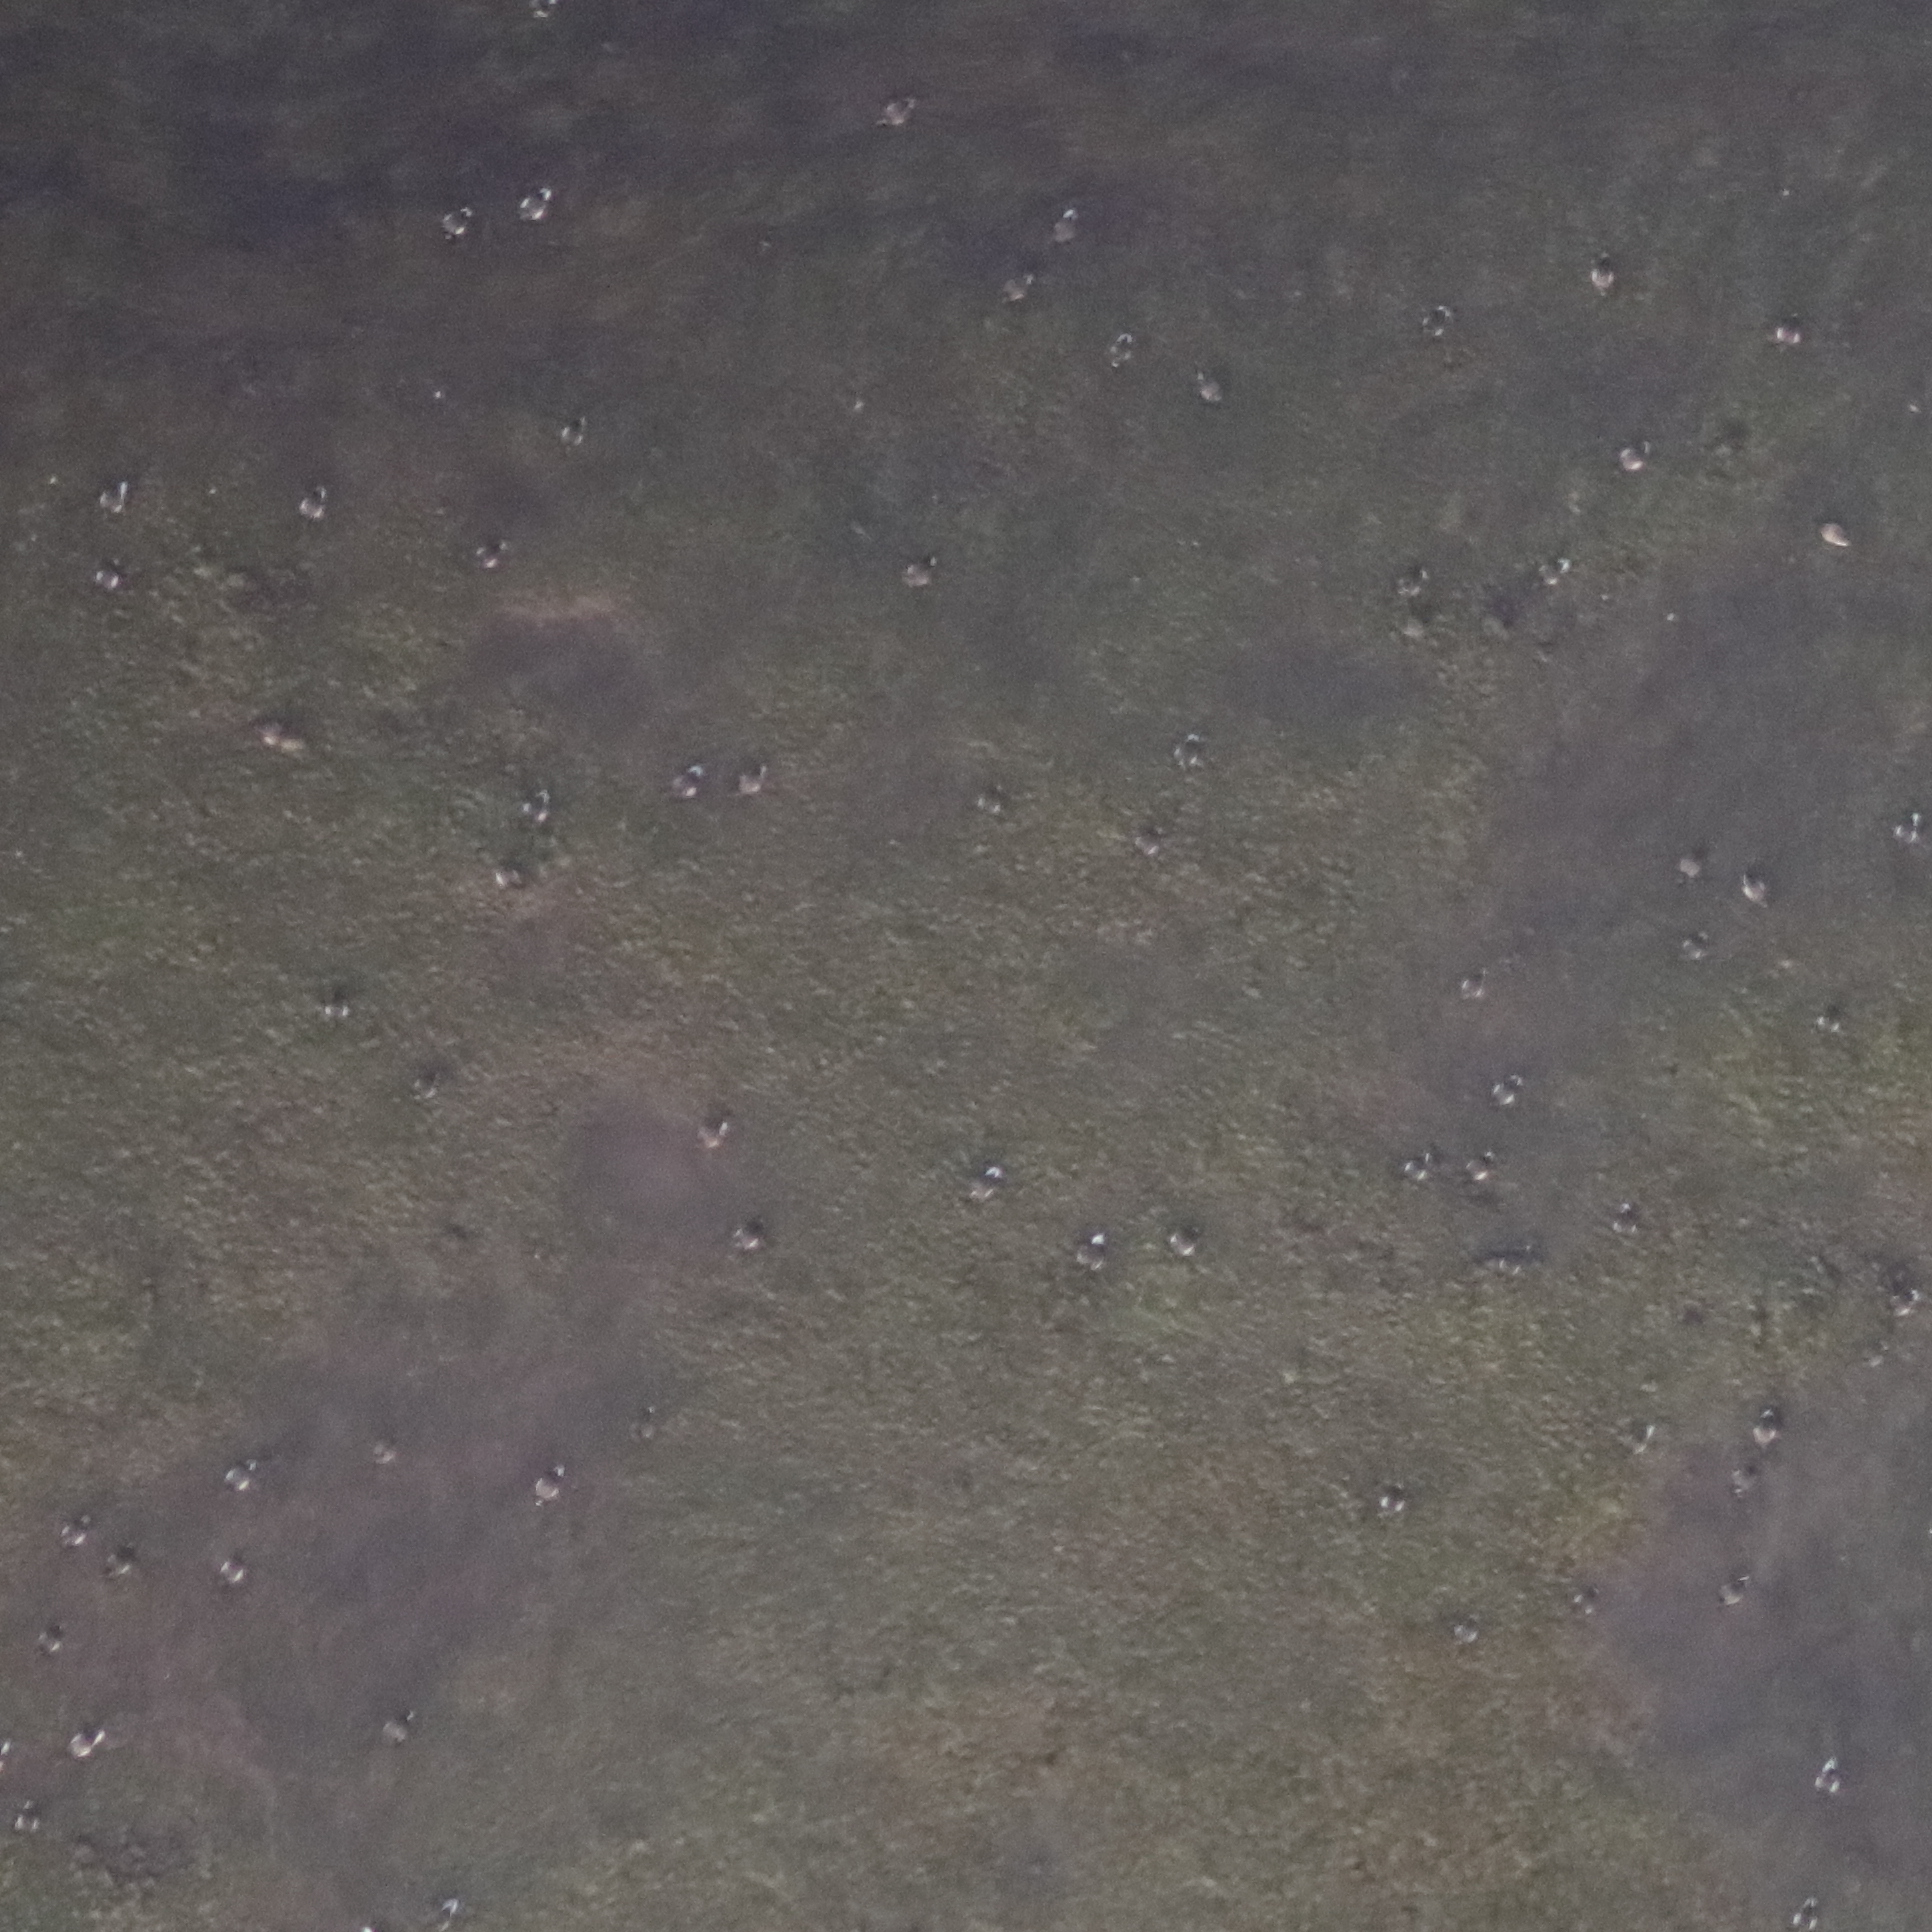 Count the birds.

68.